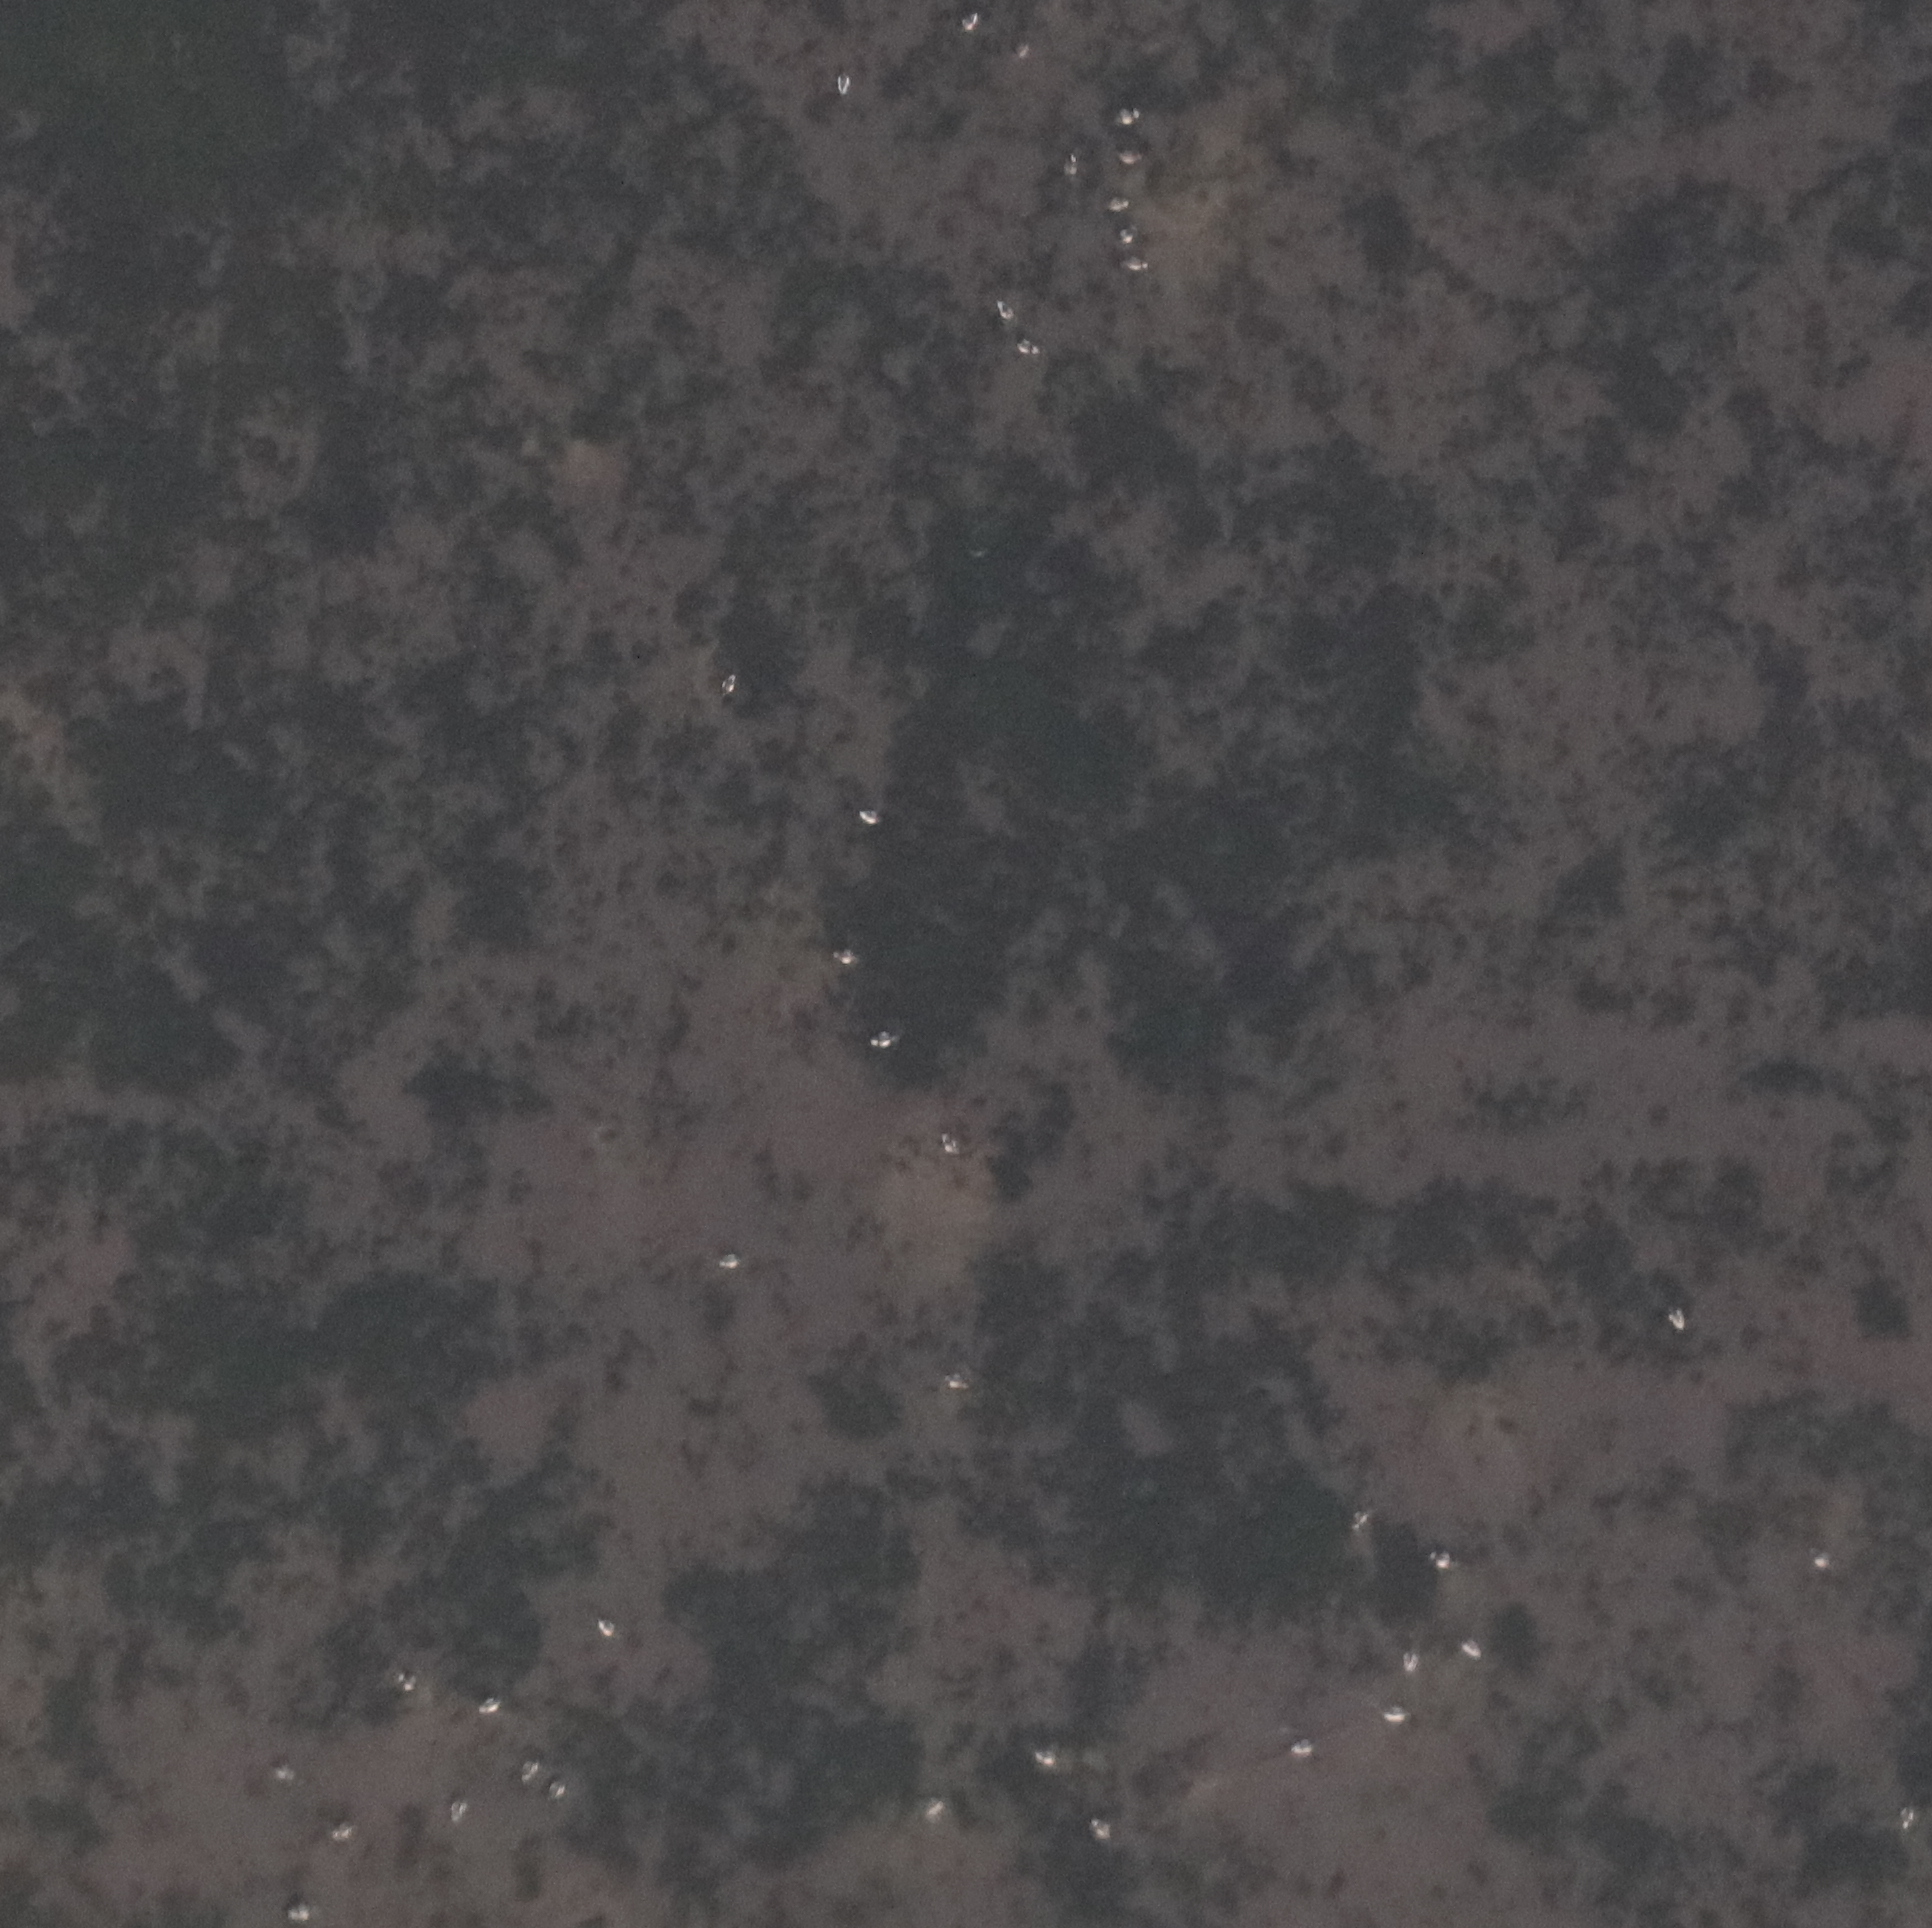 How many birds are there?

38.